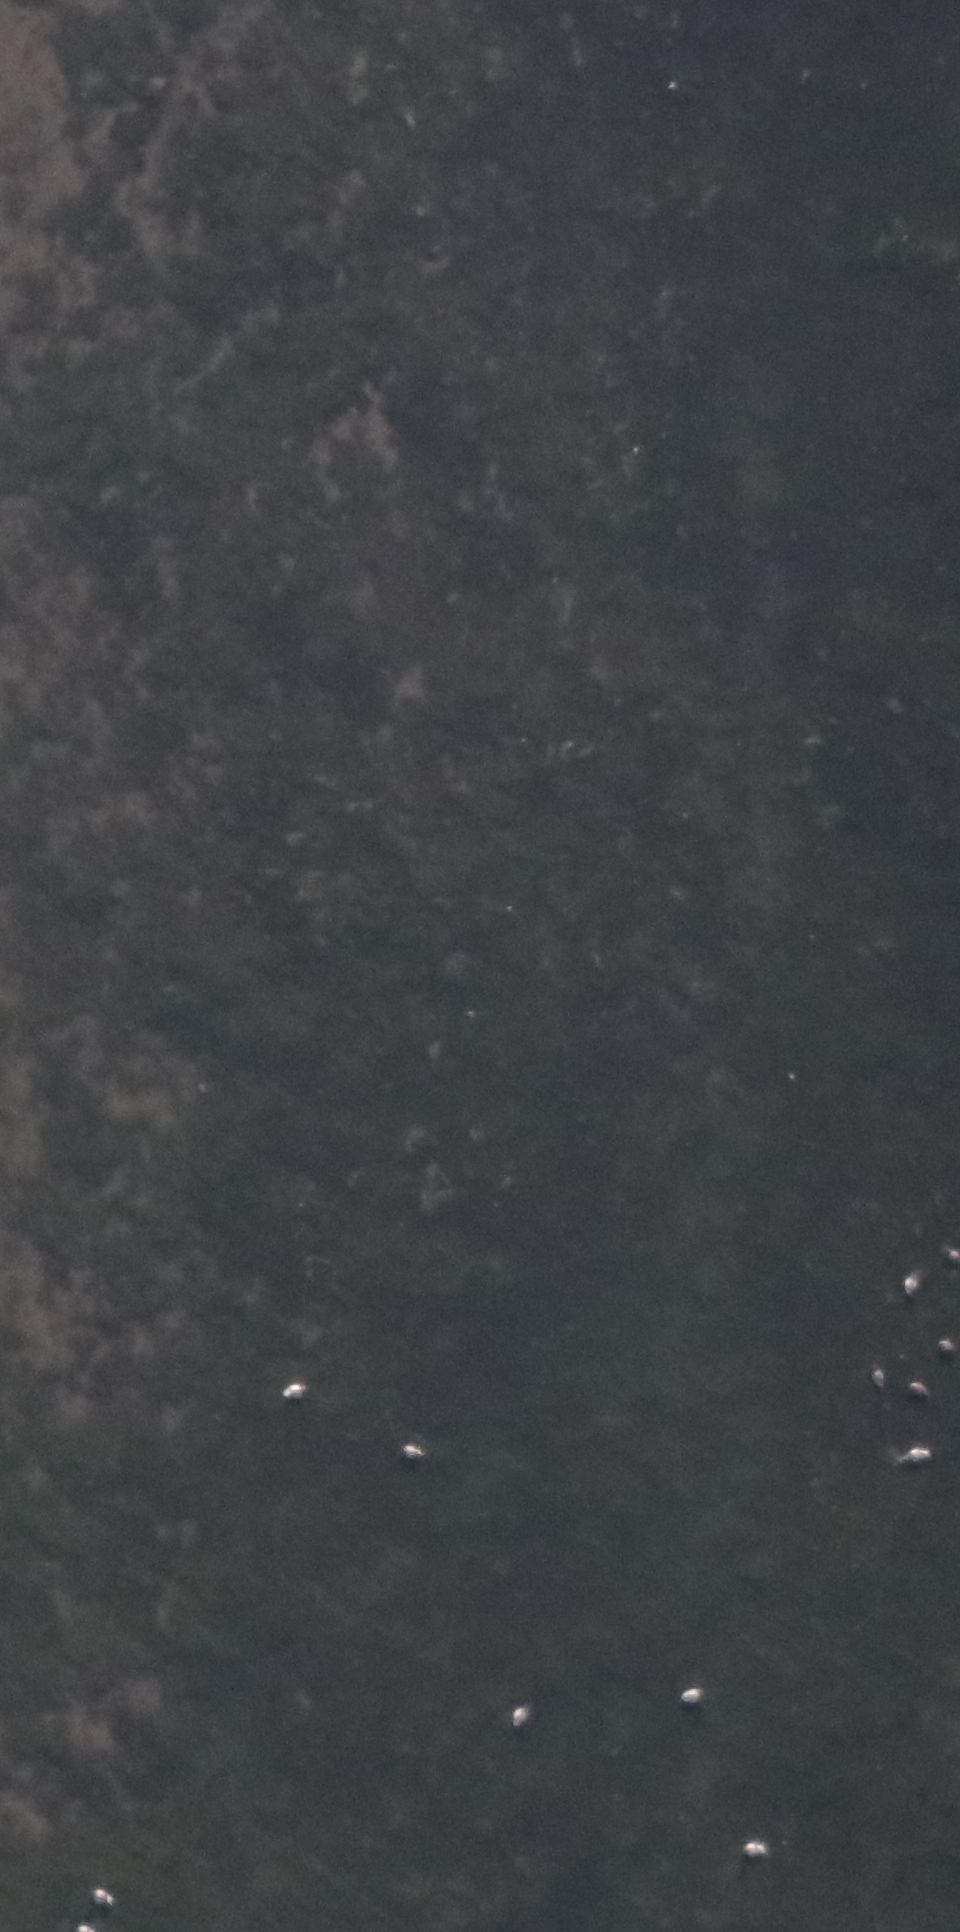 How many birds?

12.